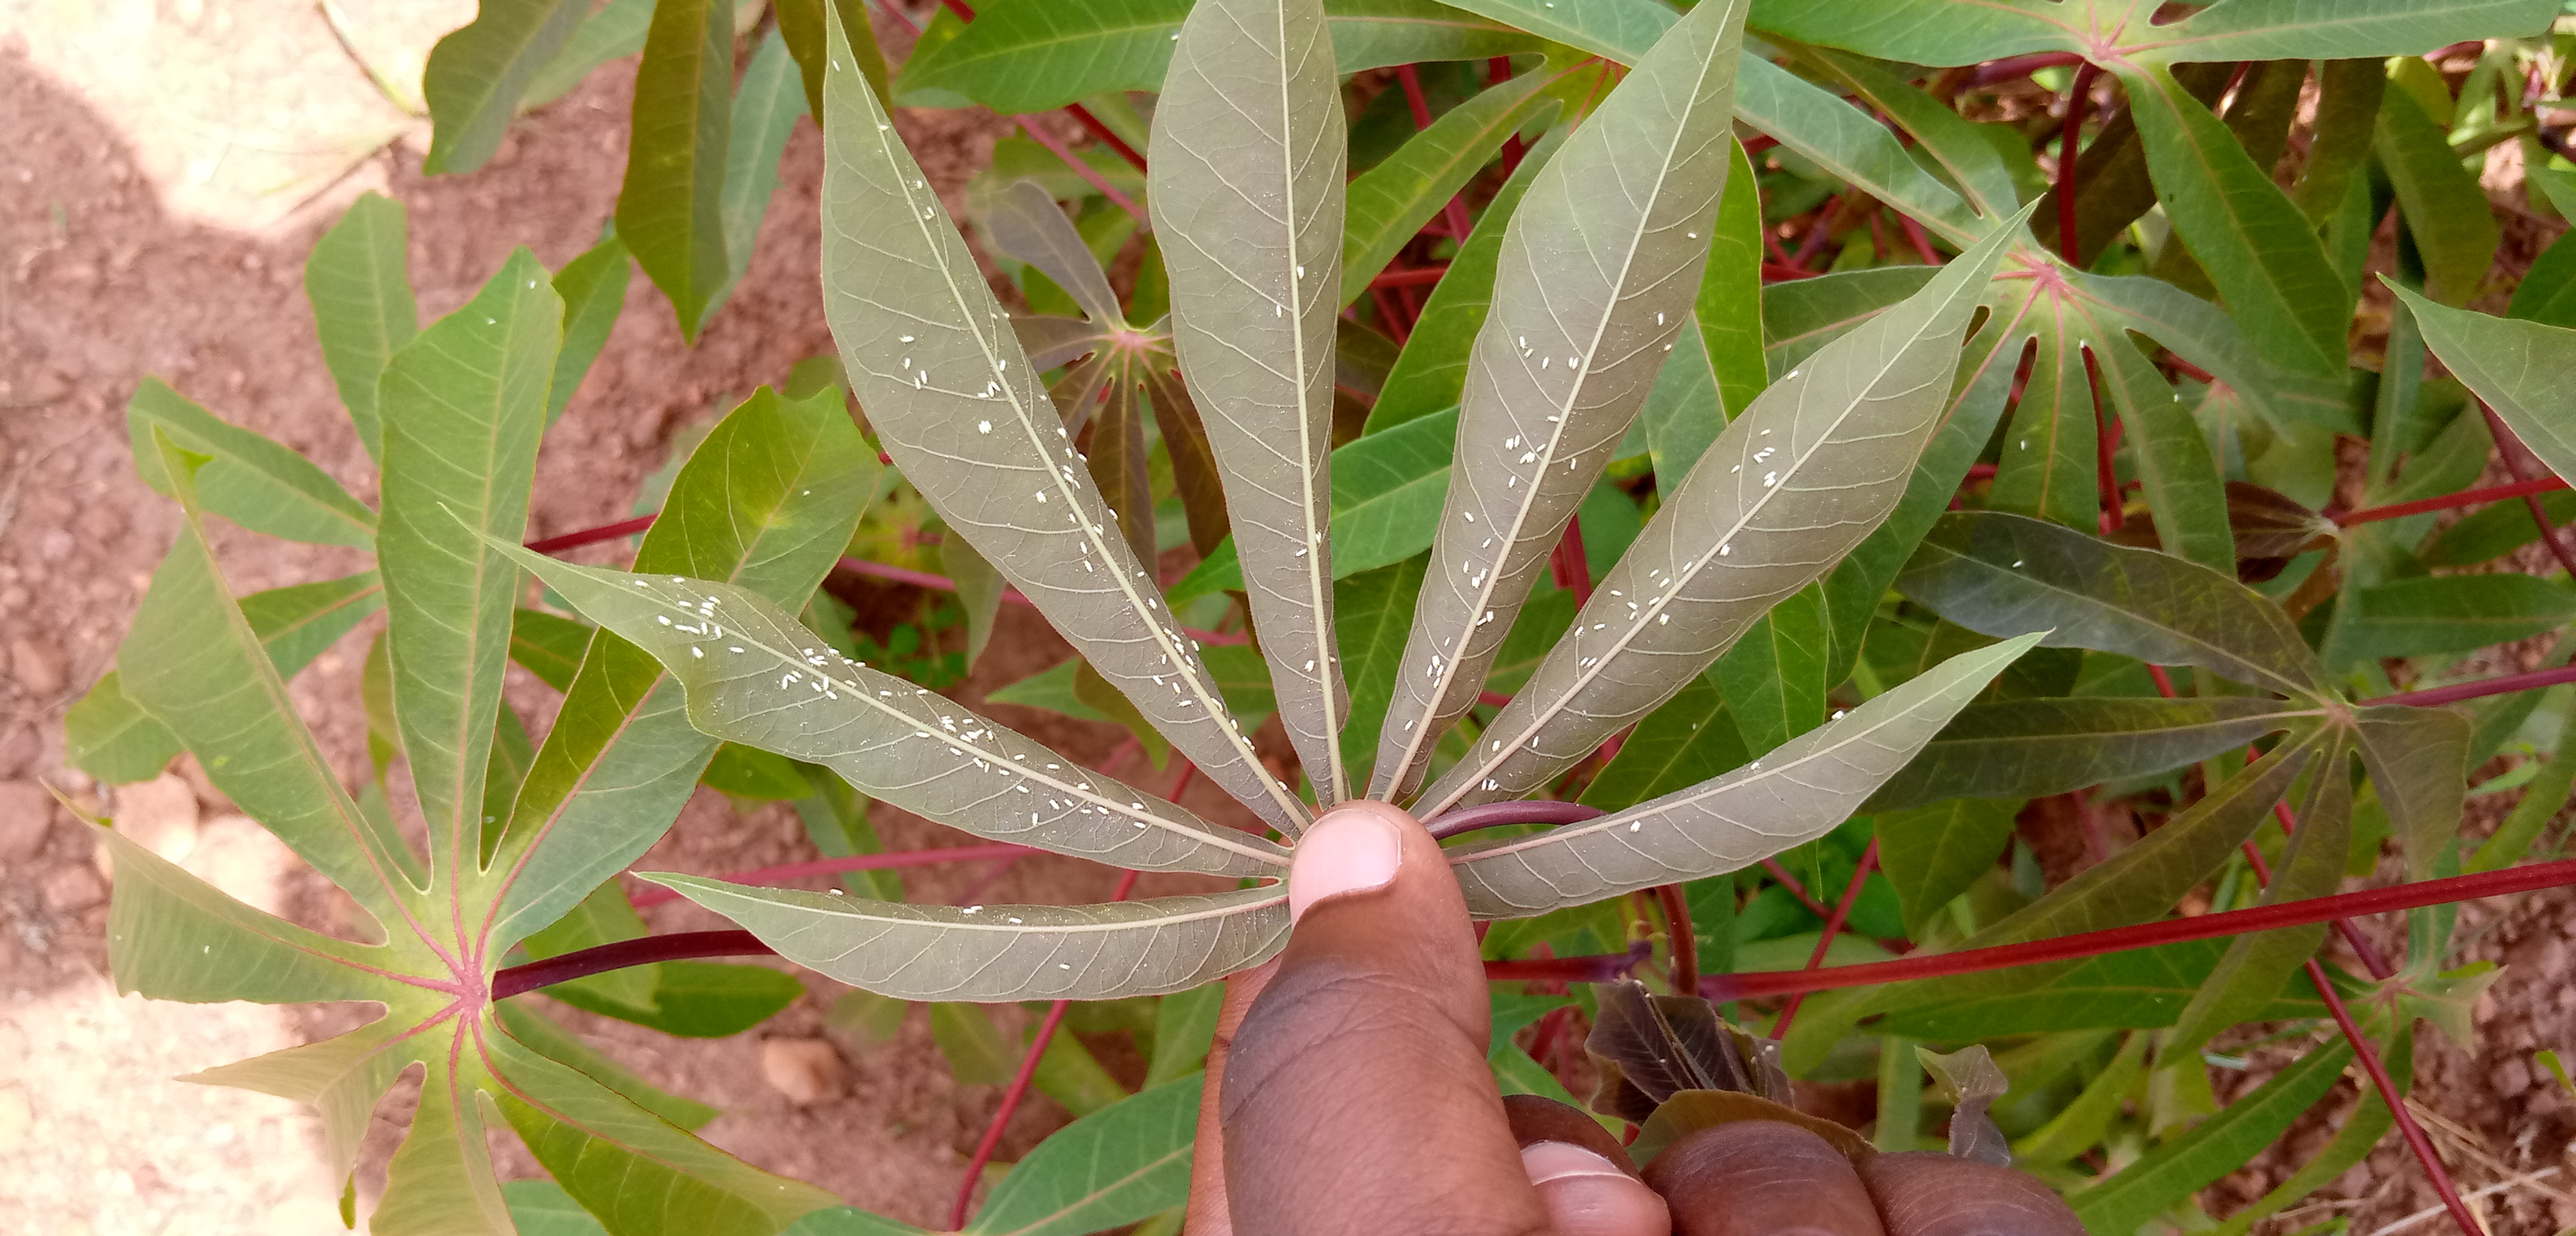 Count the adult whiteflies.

184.